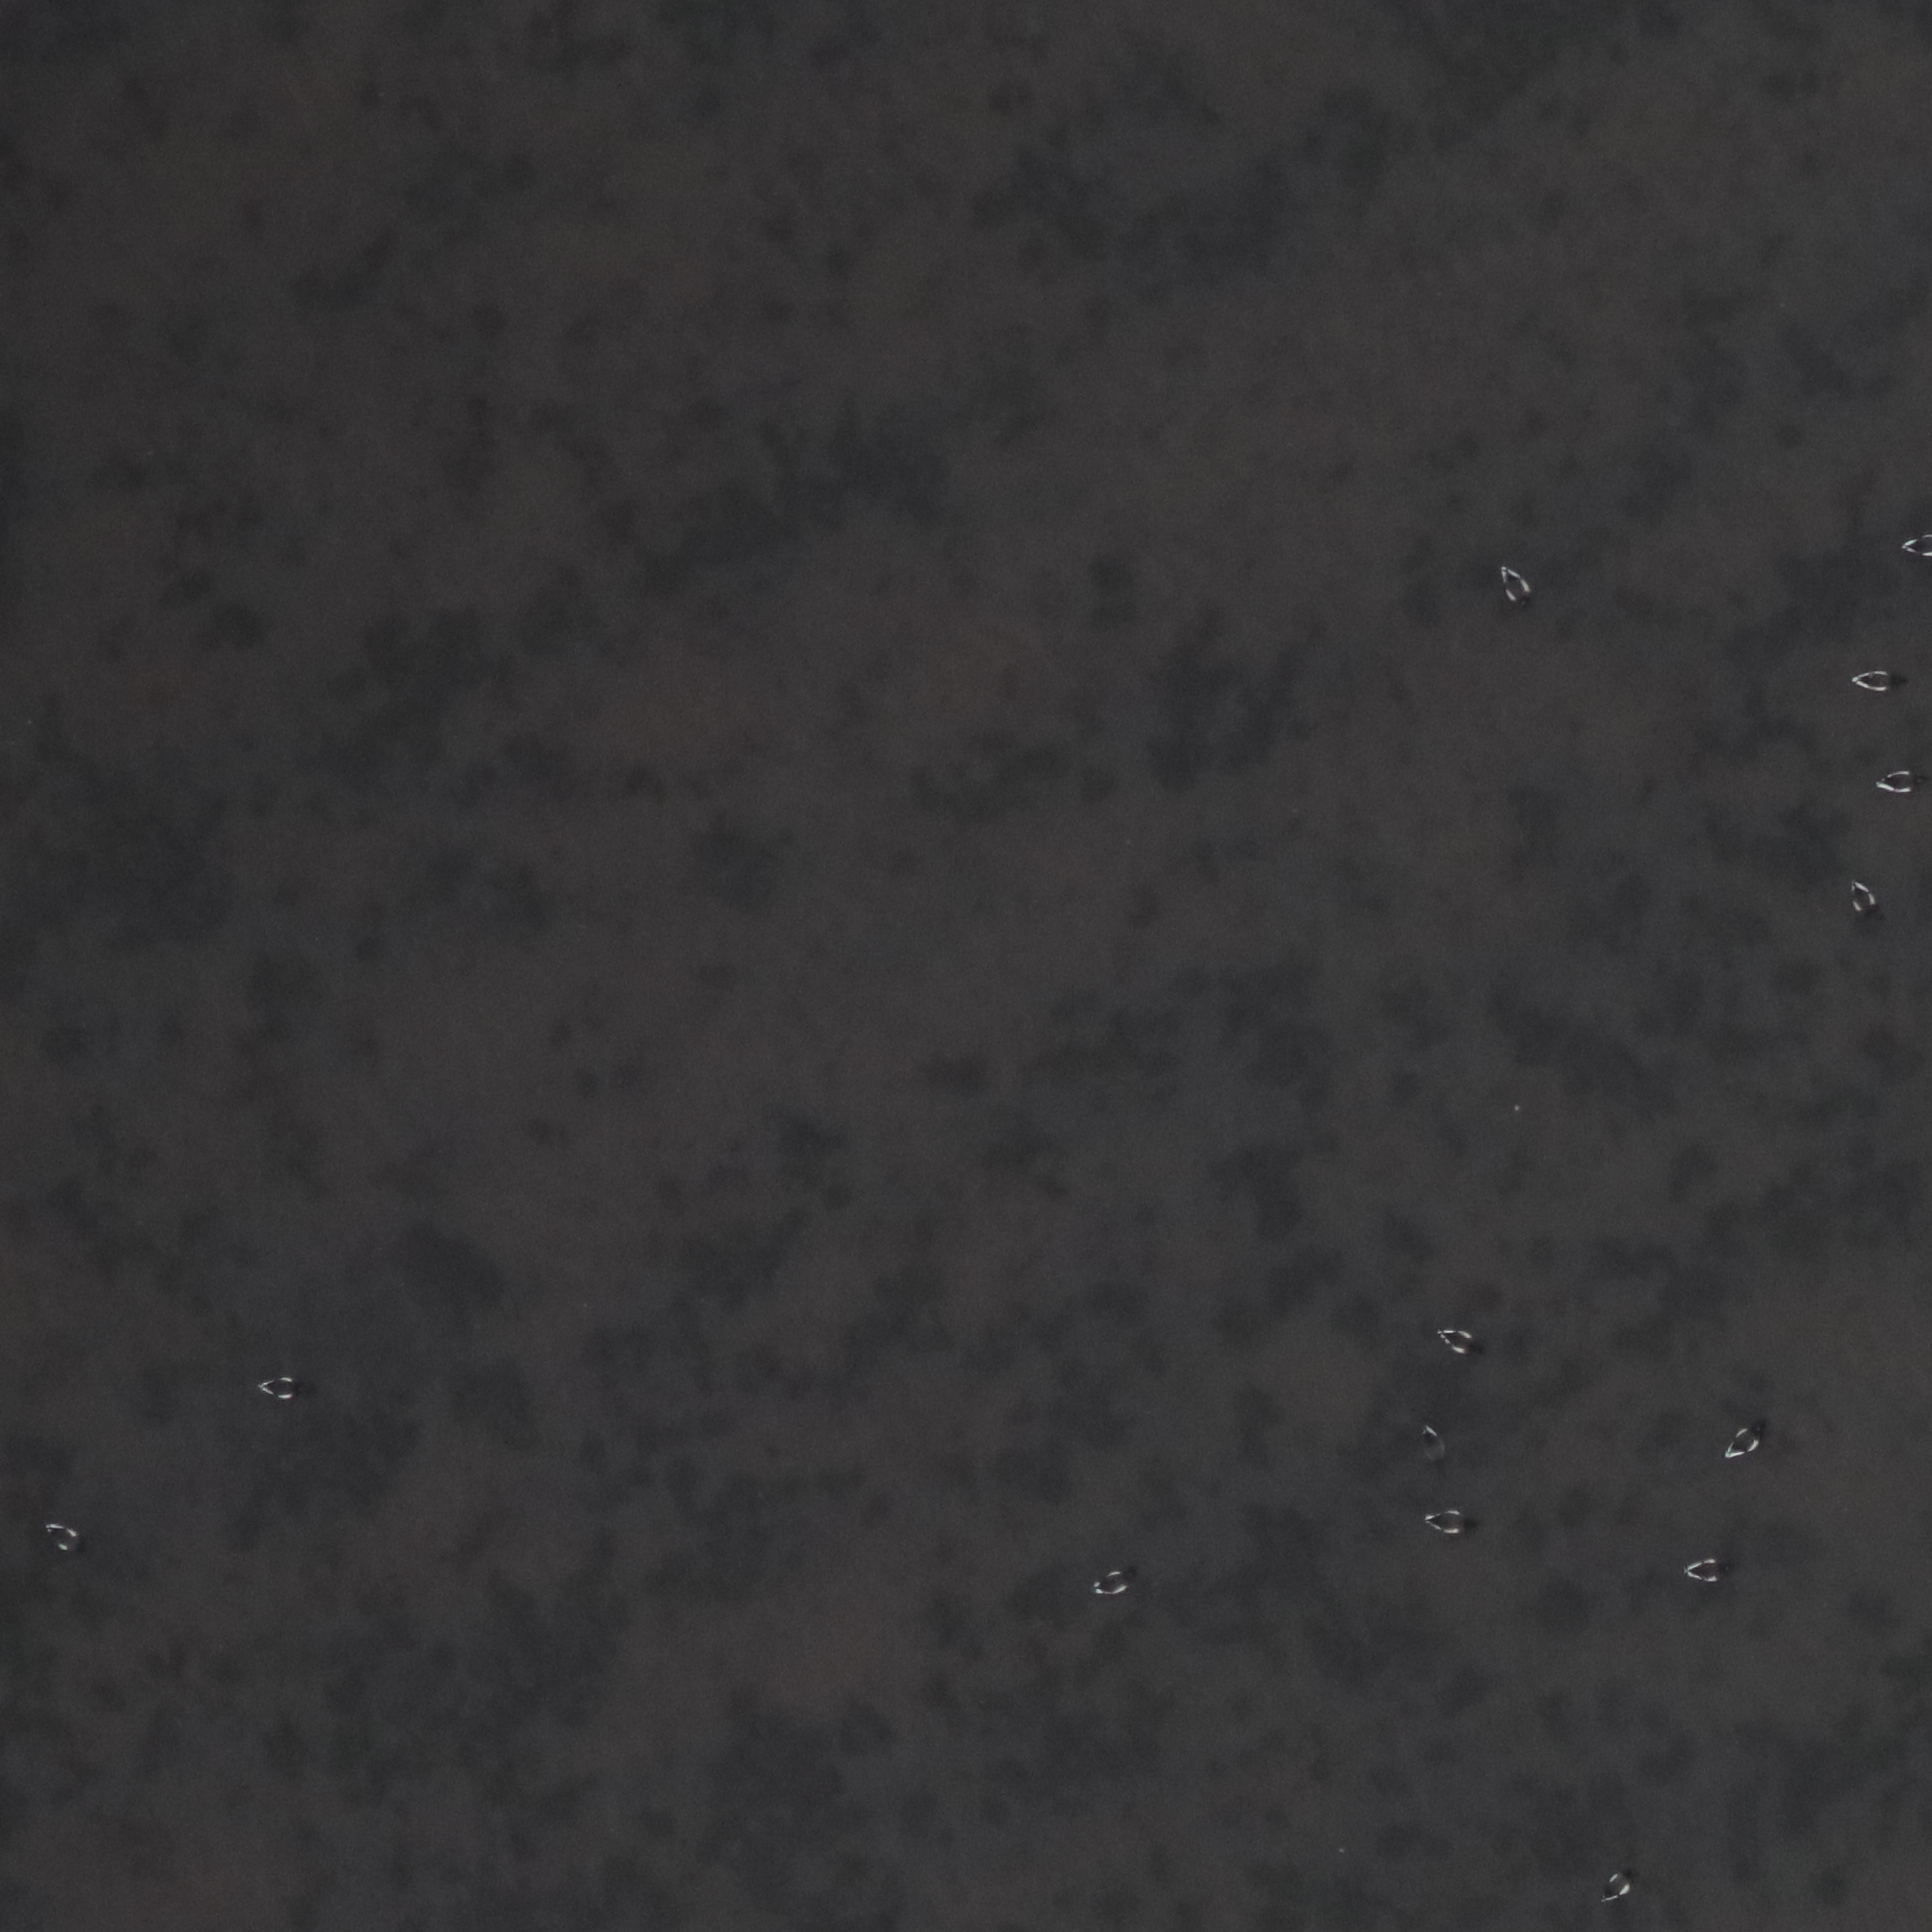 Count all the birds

14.